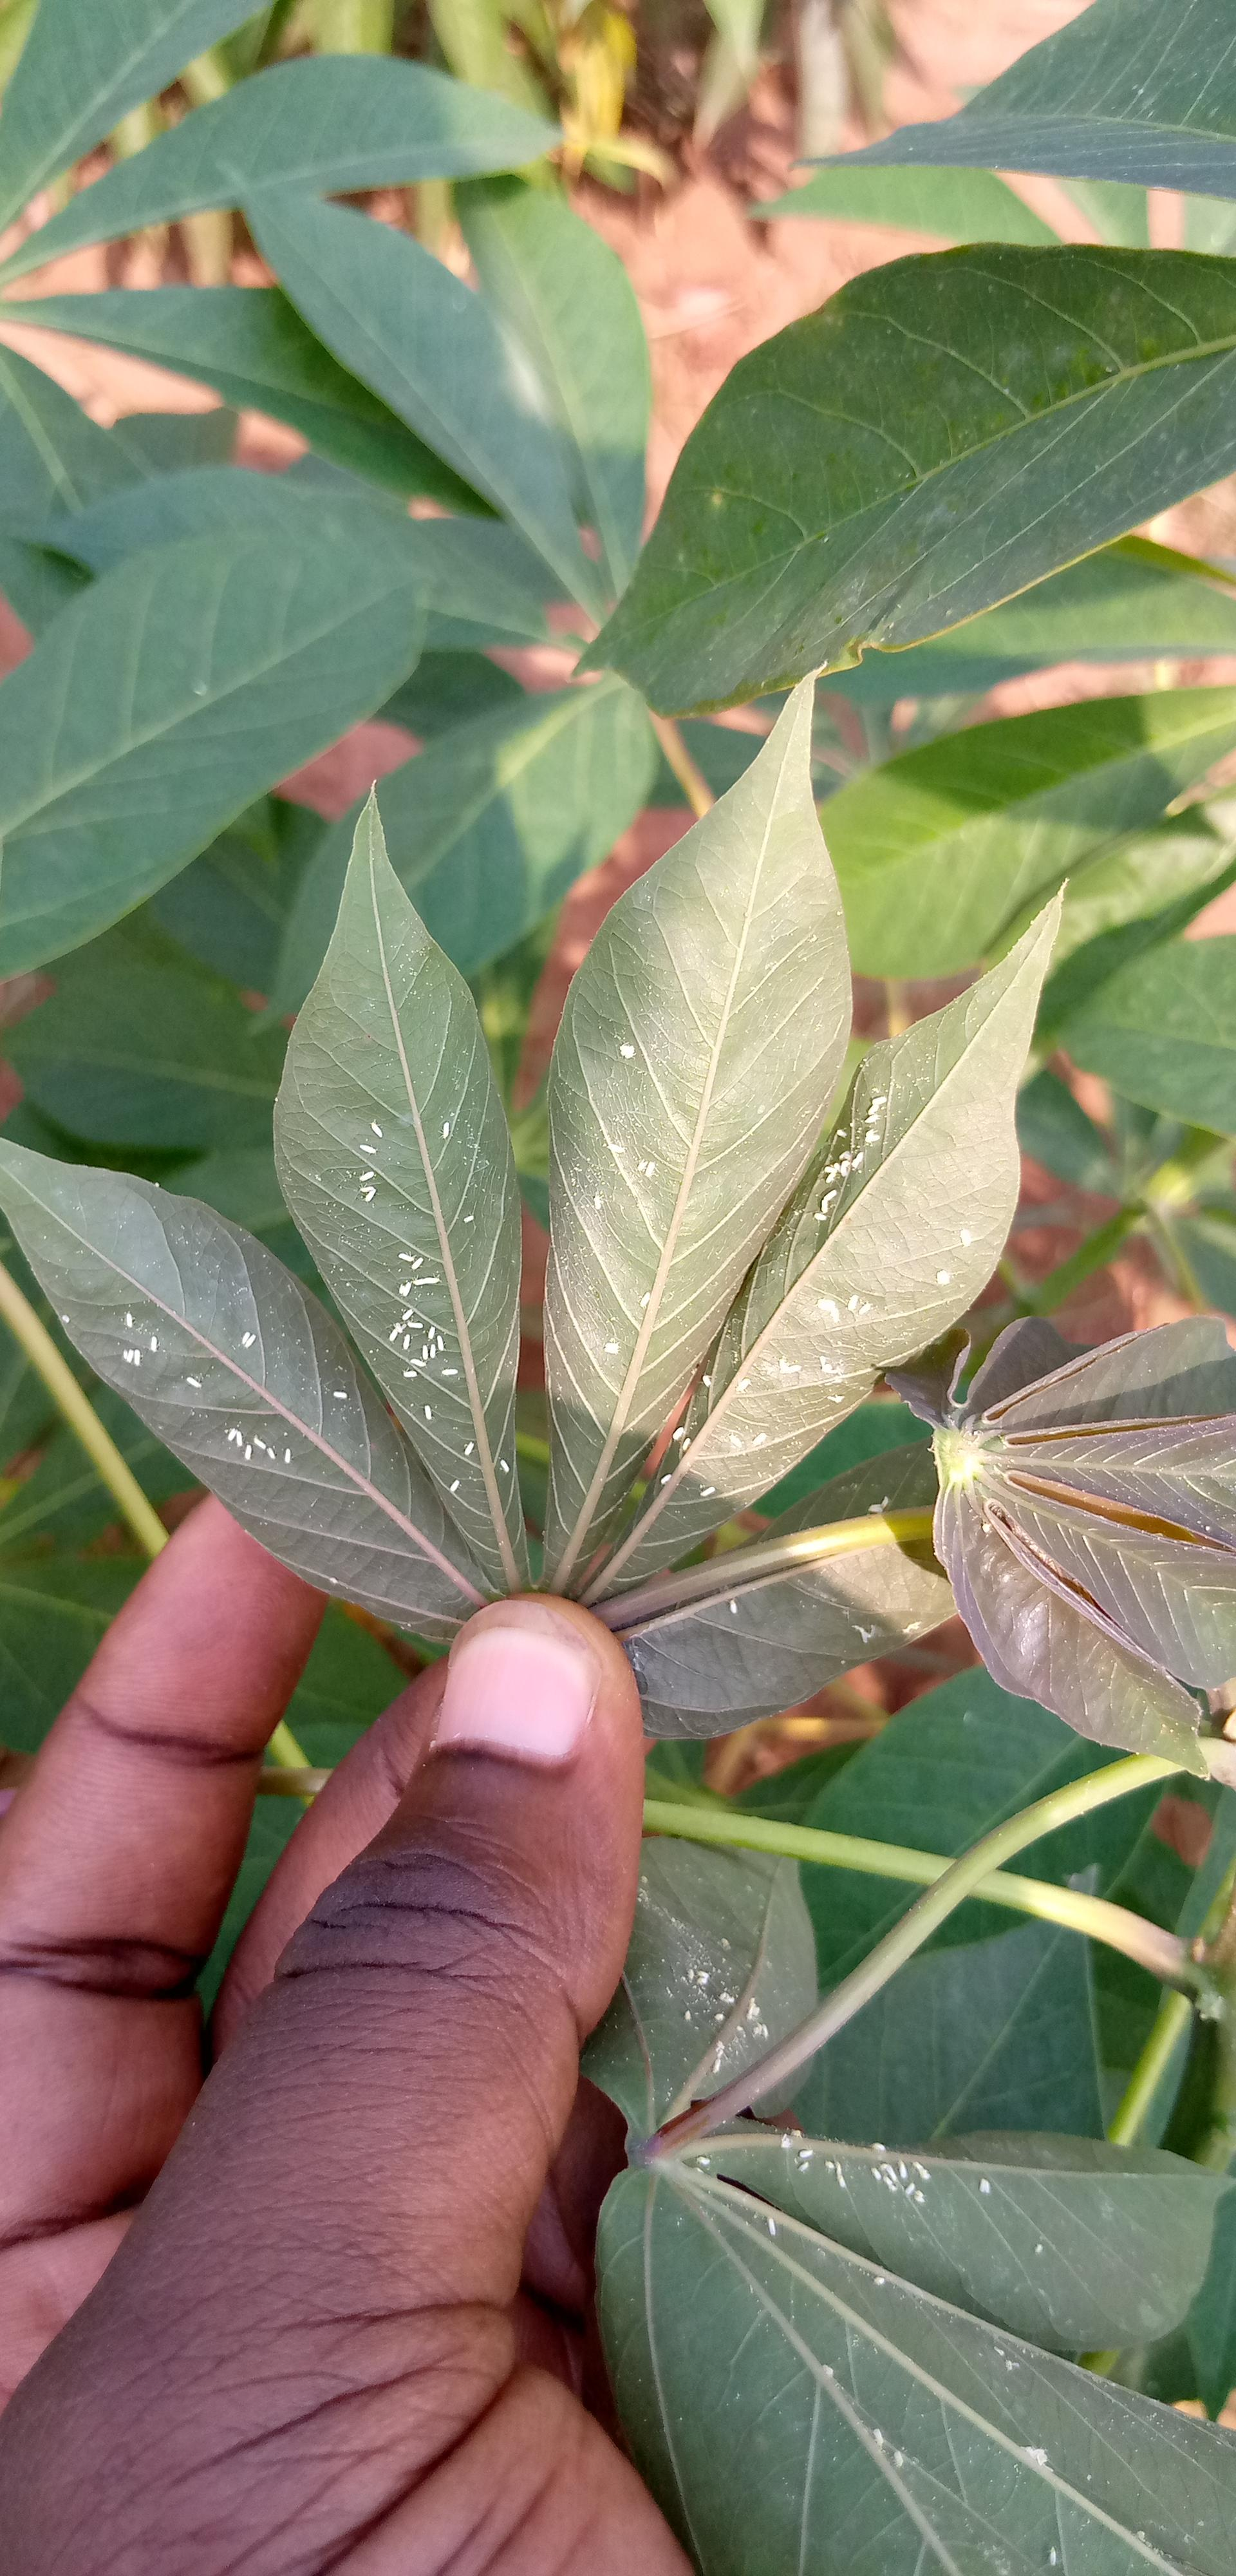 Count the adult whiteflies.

124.